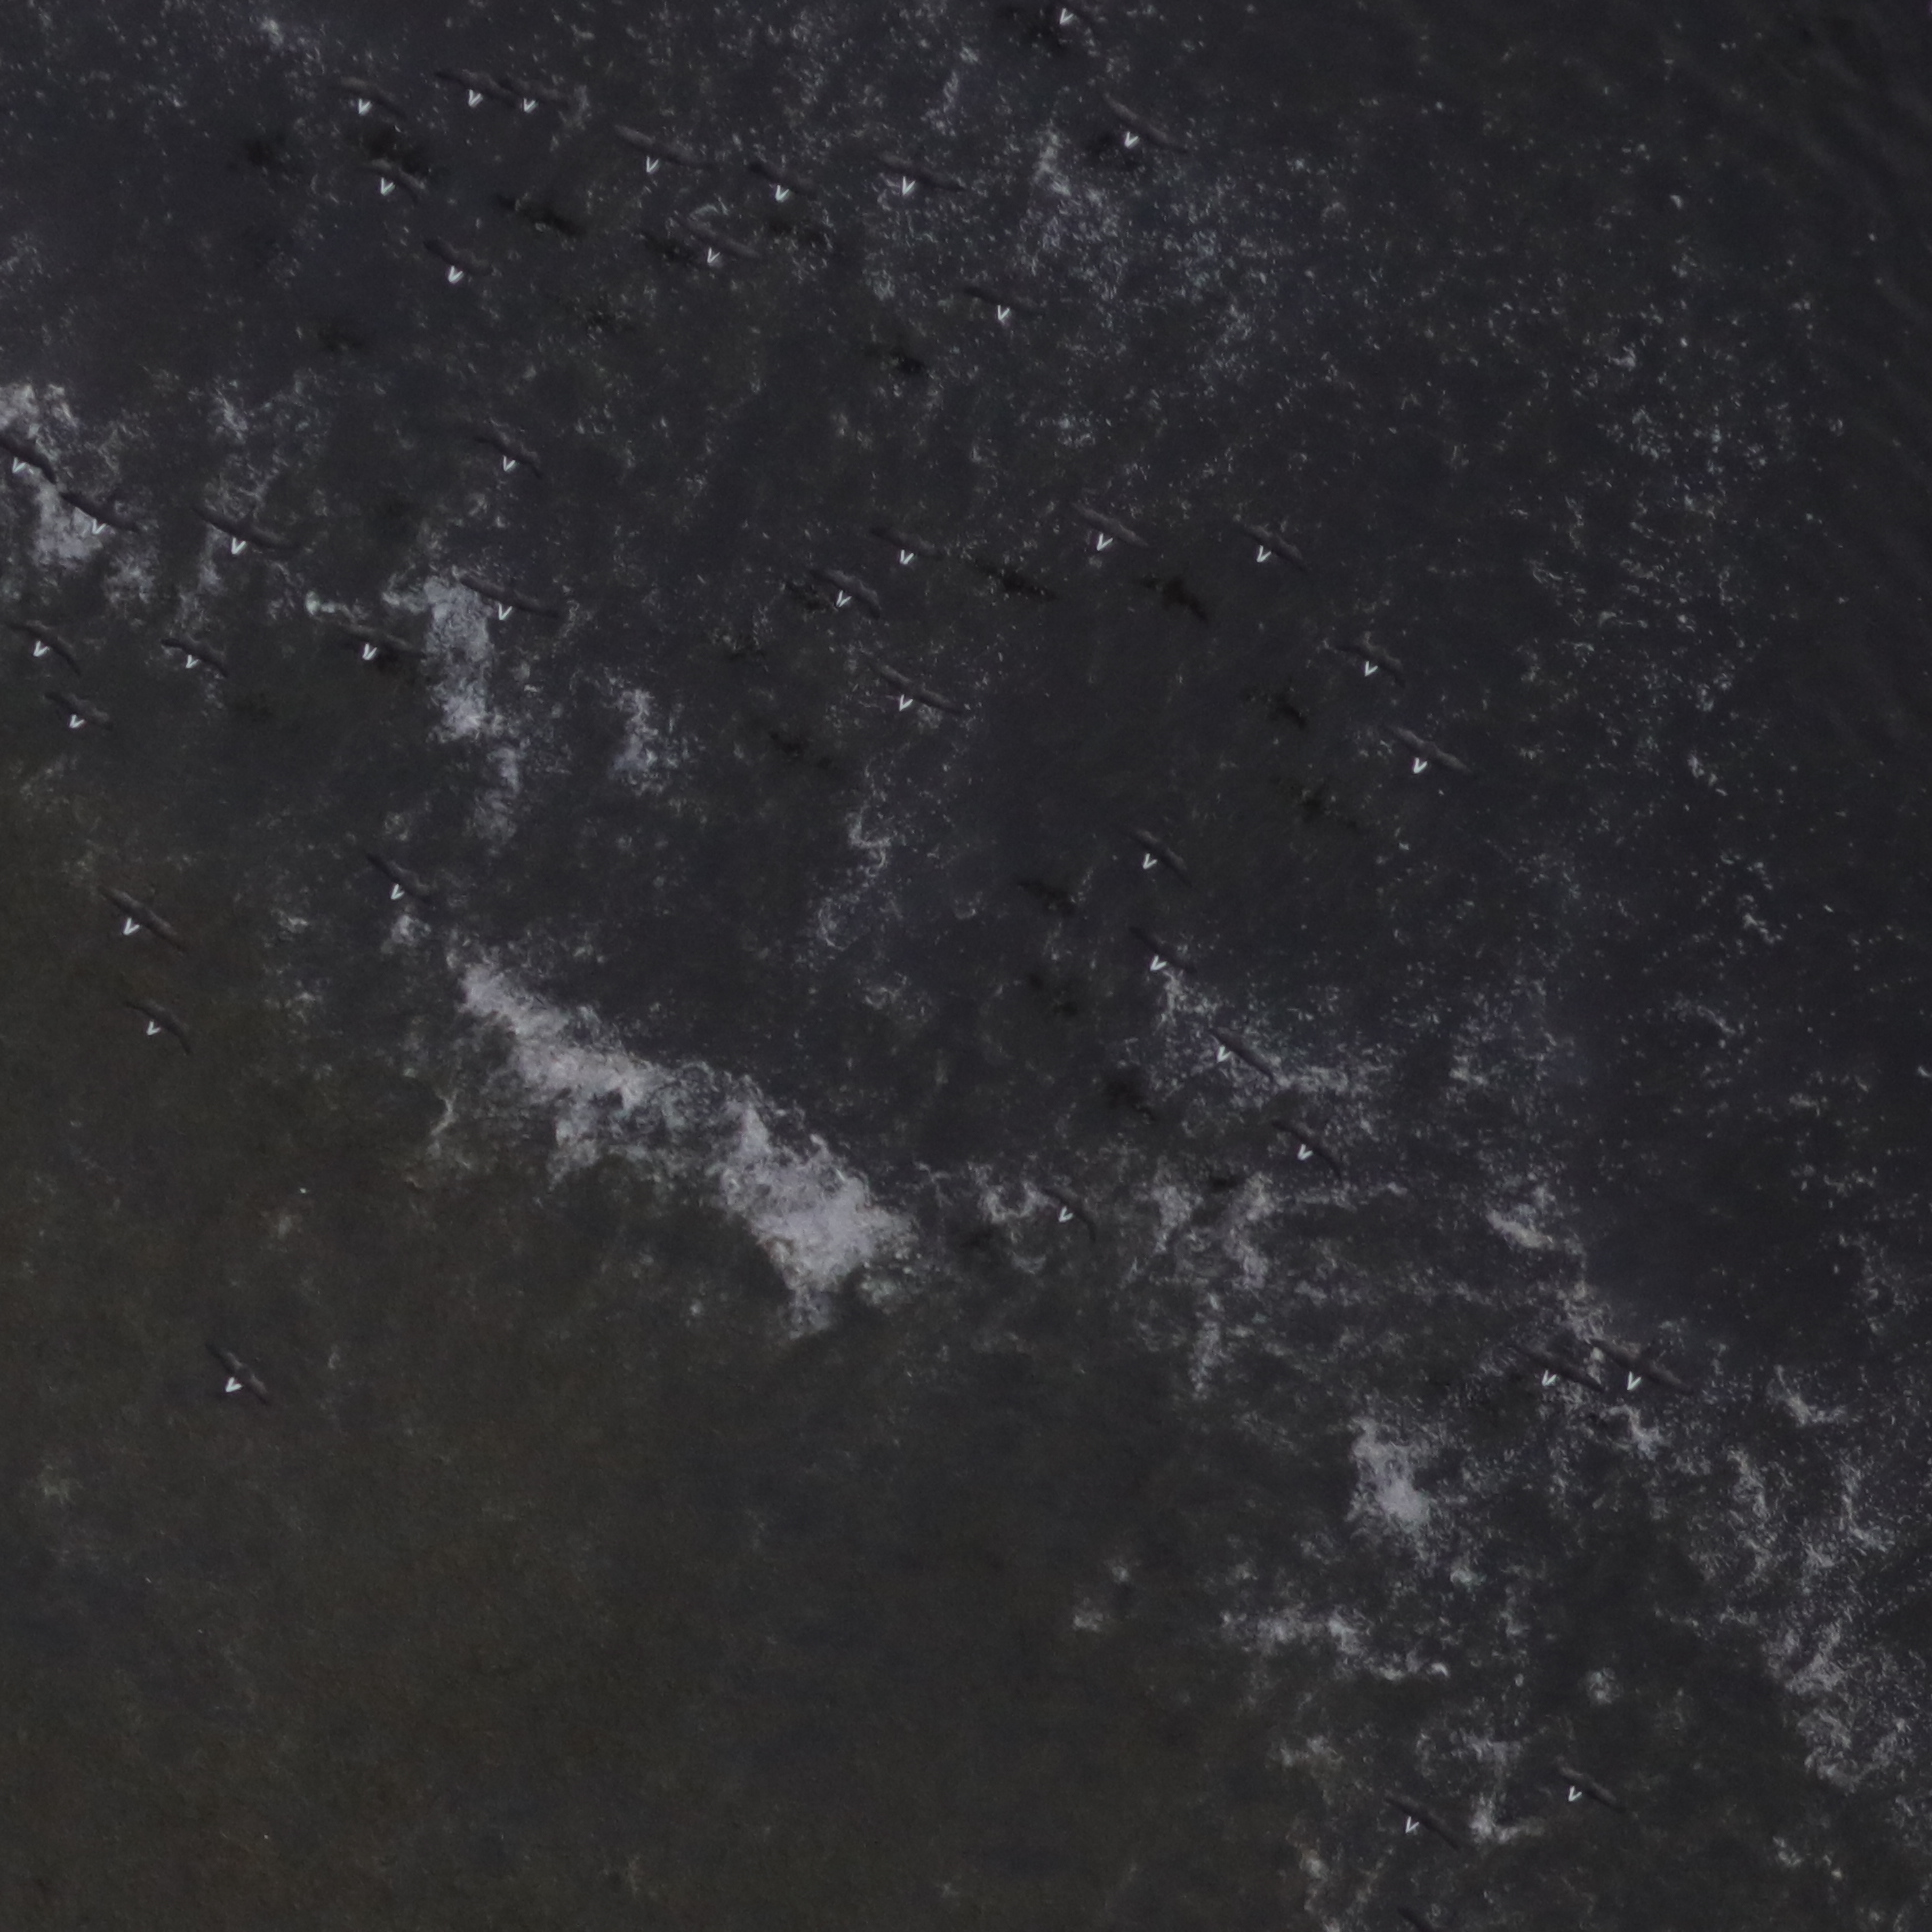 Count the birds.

41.